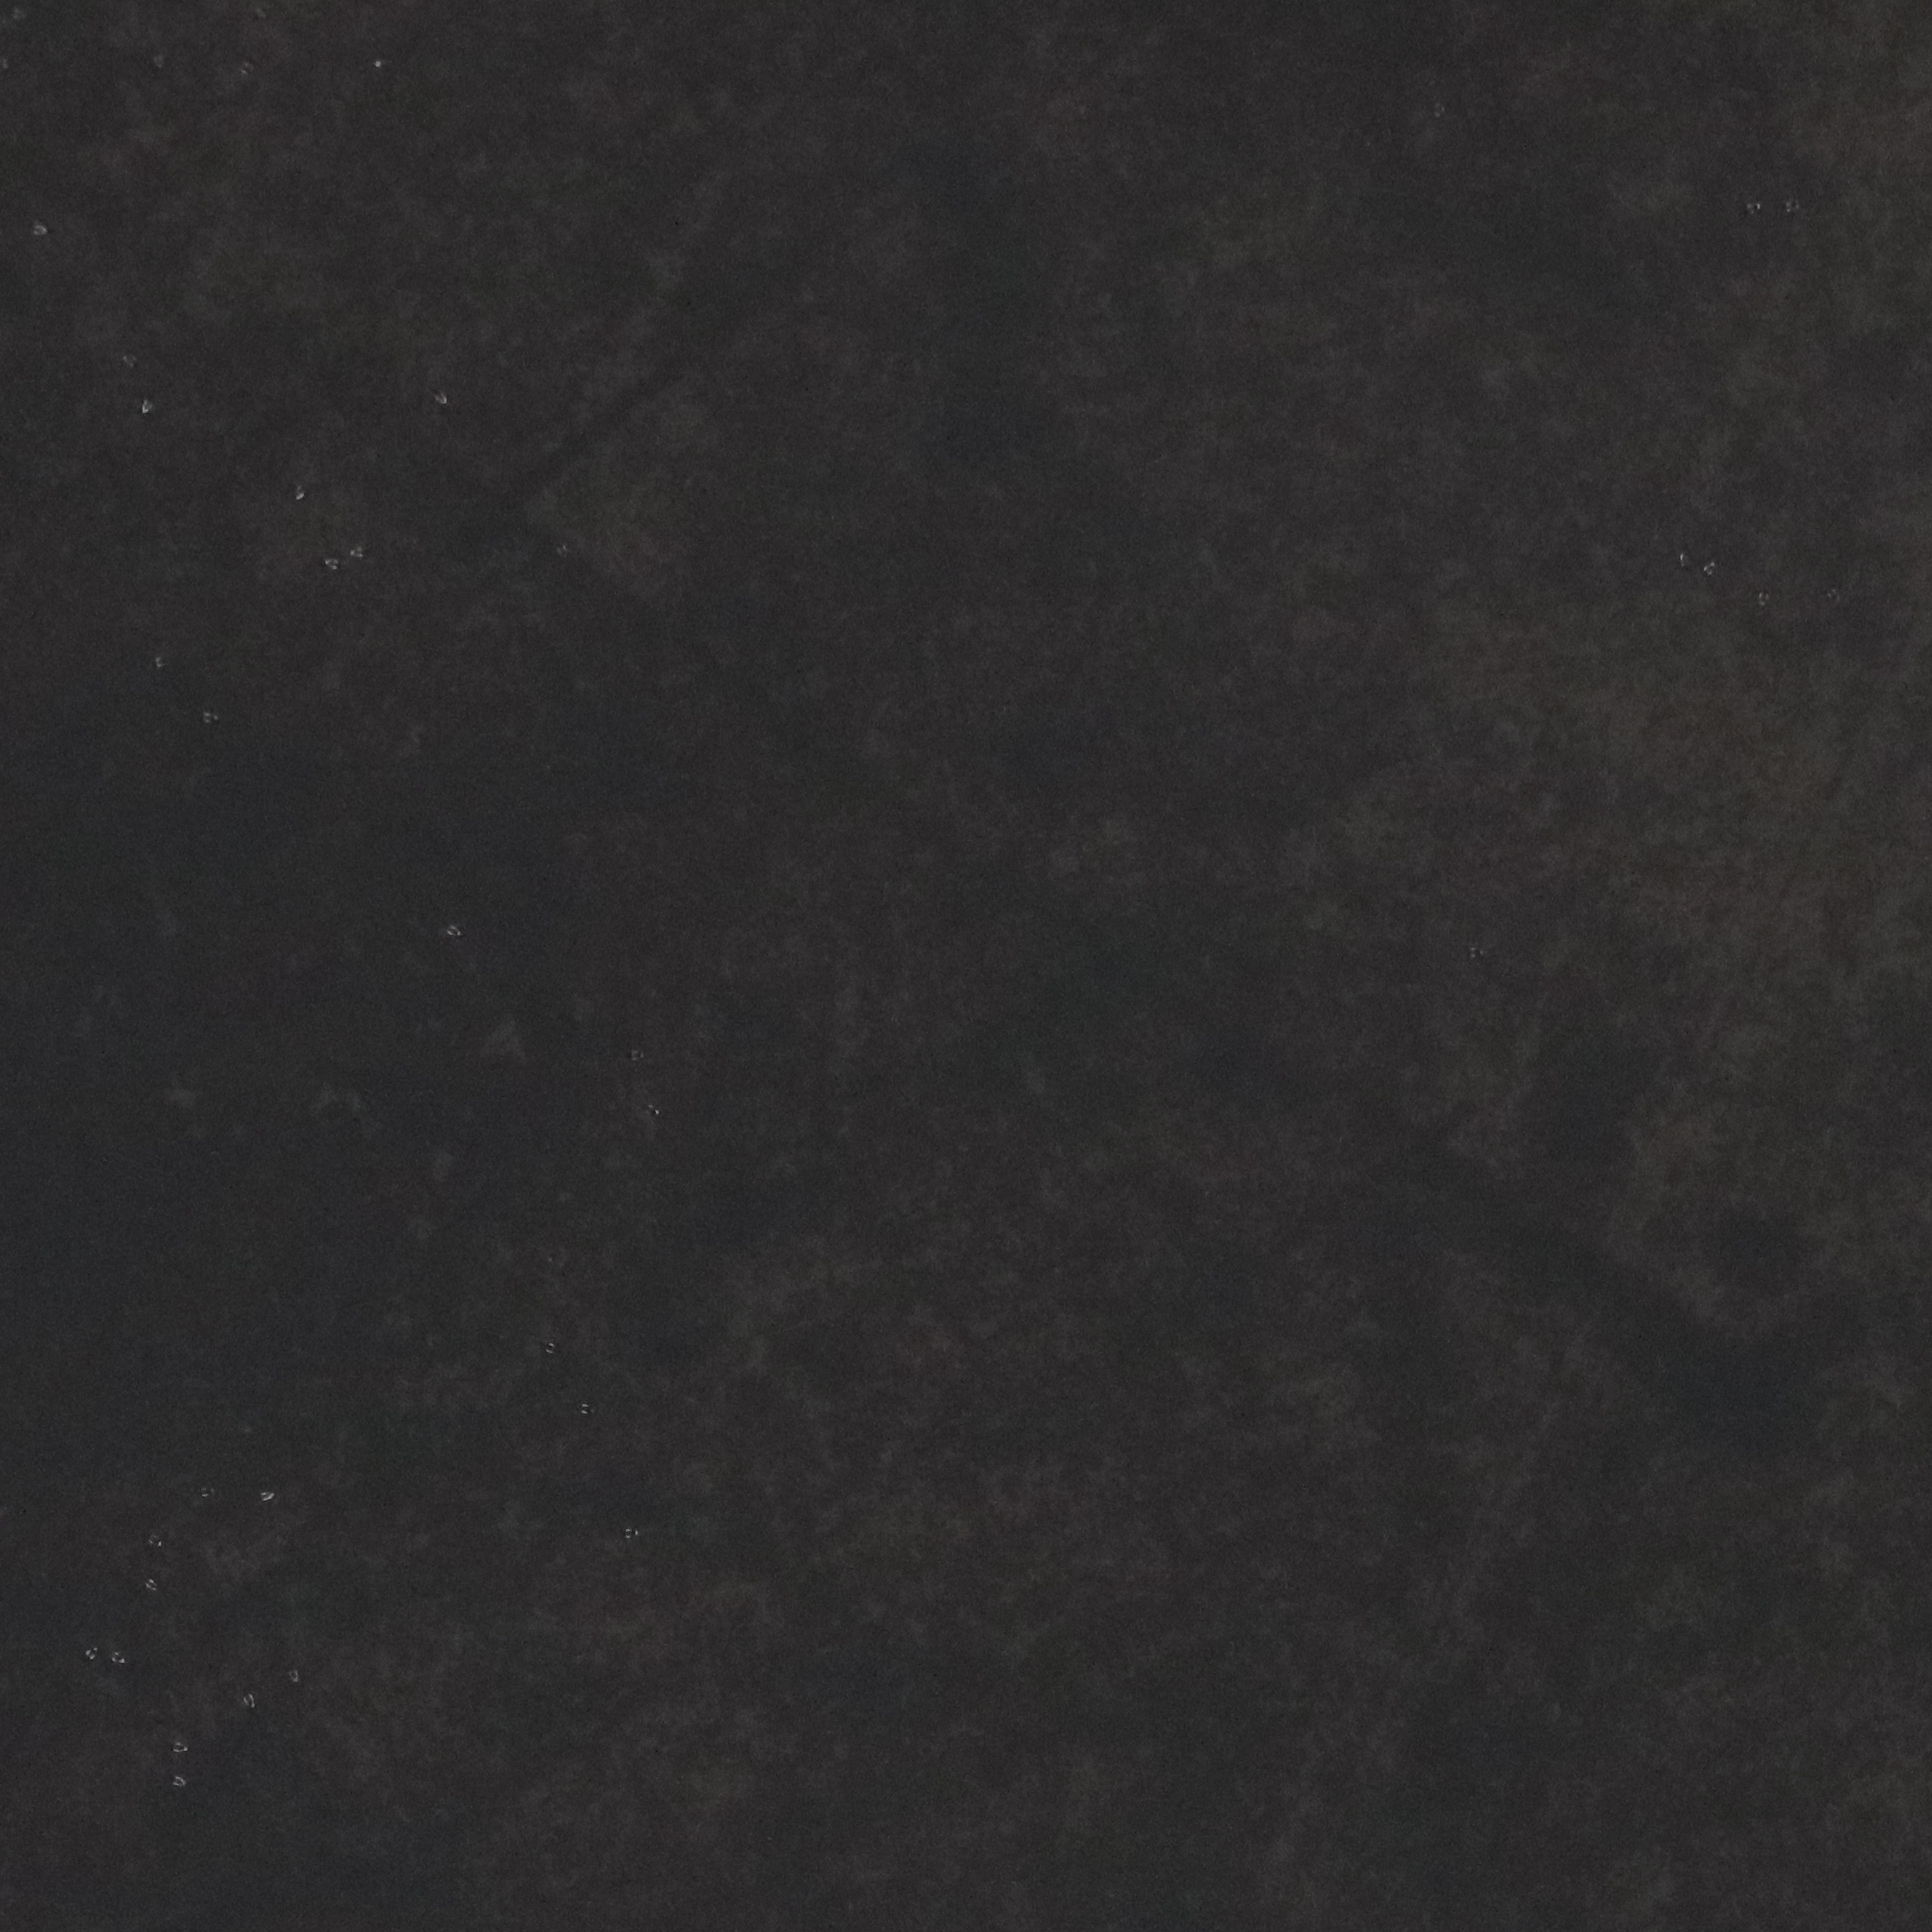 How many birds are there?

41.